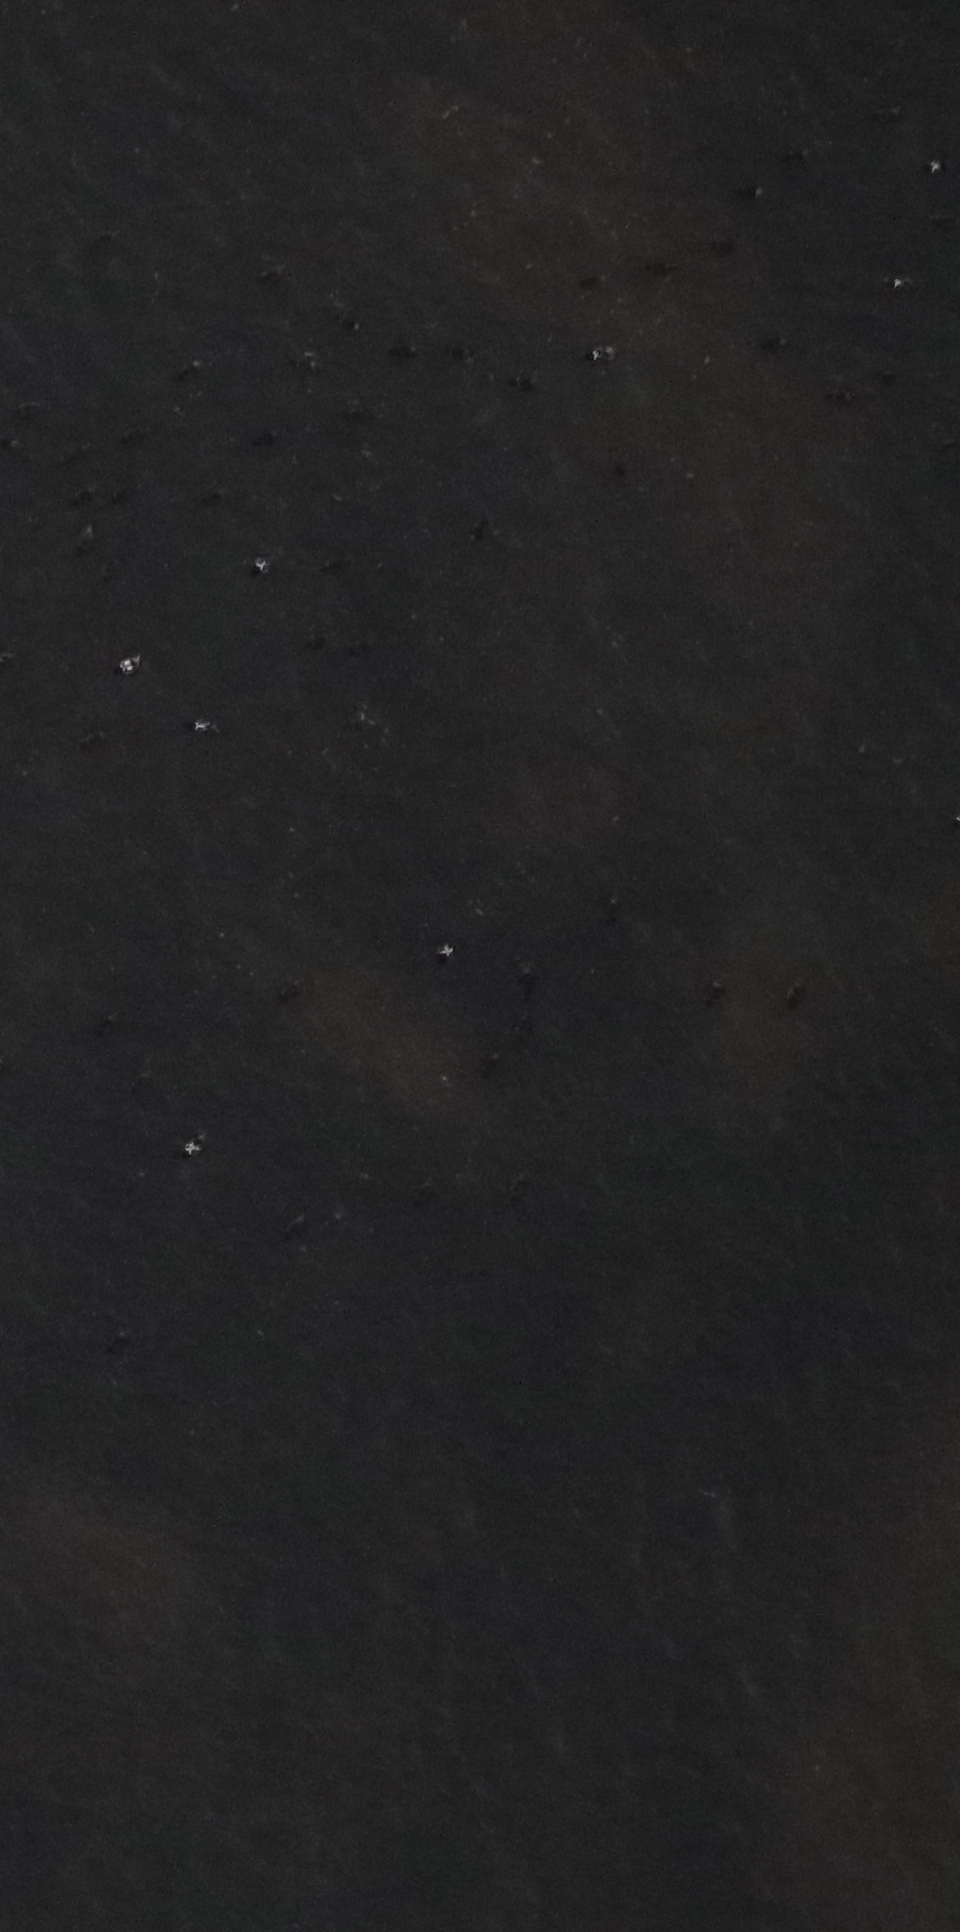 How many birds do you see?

53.